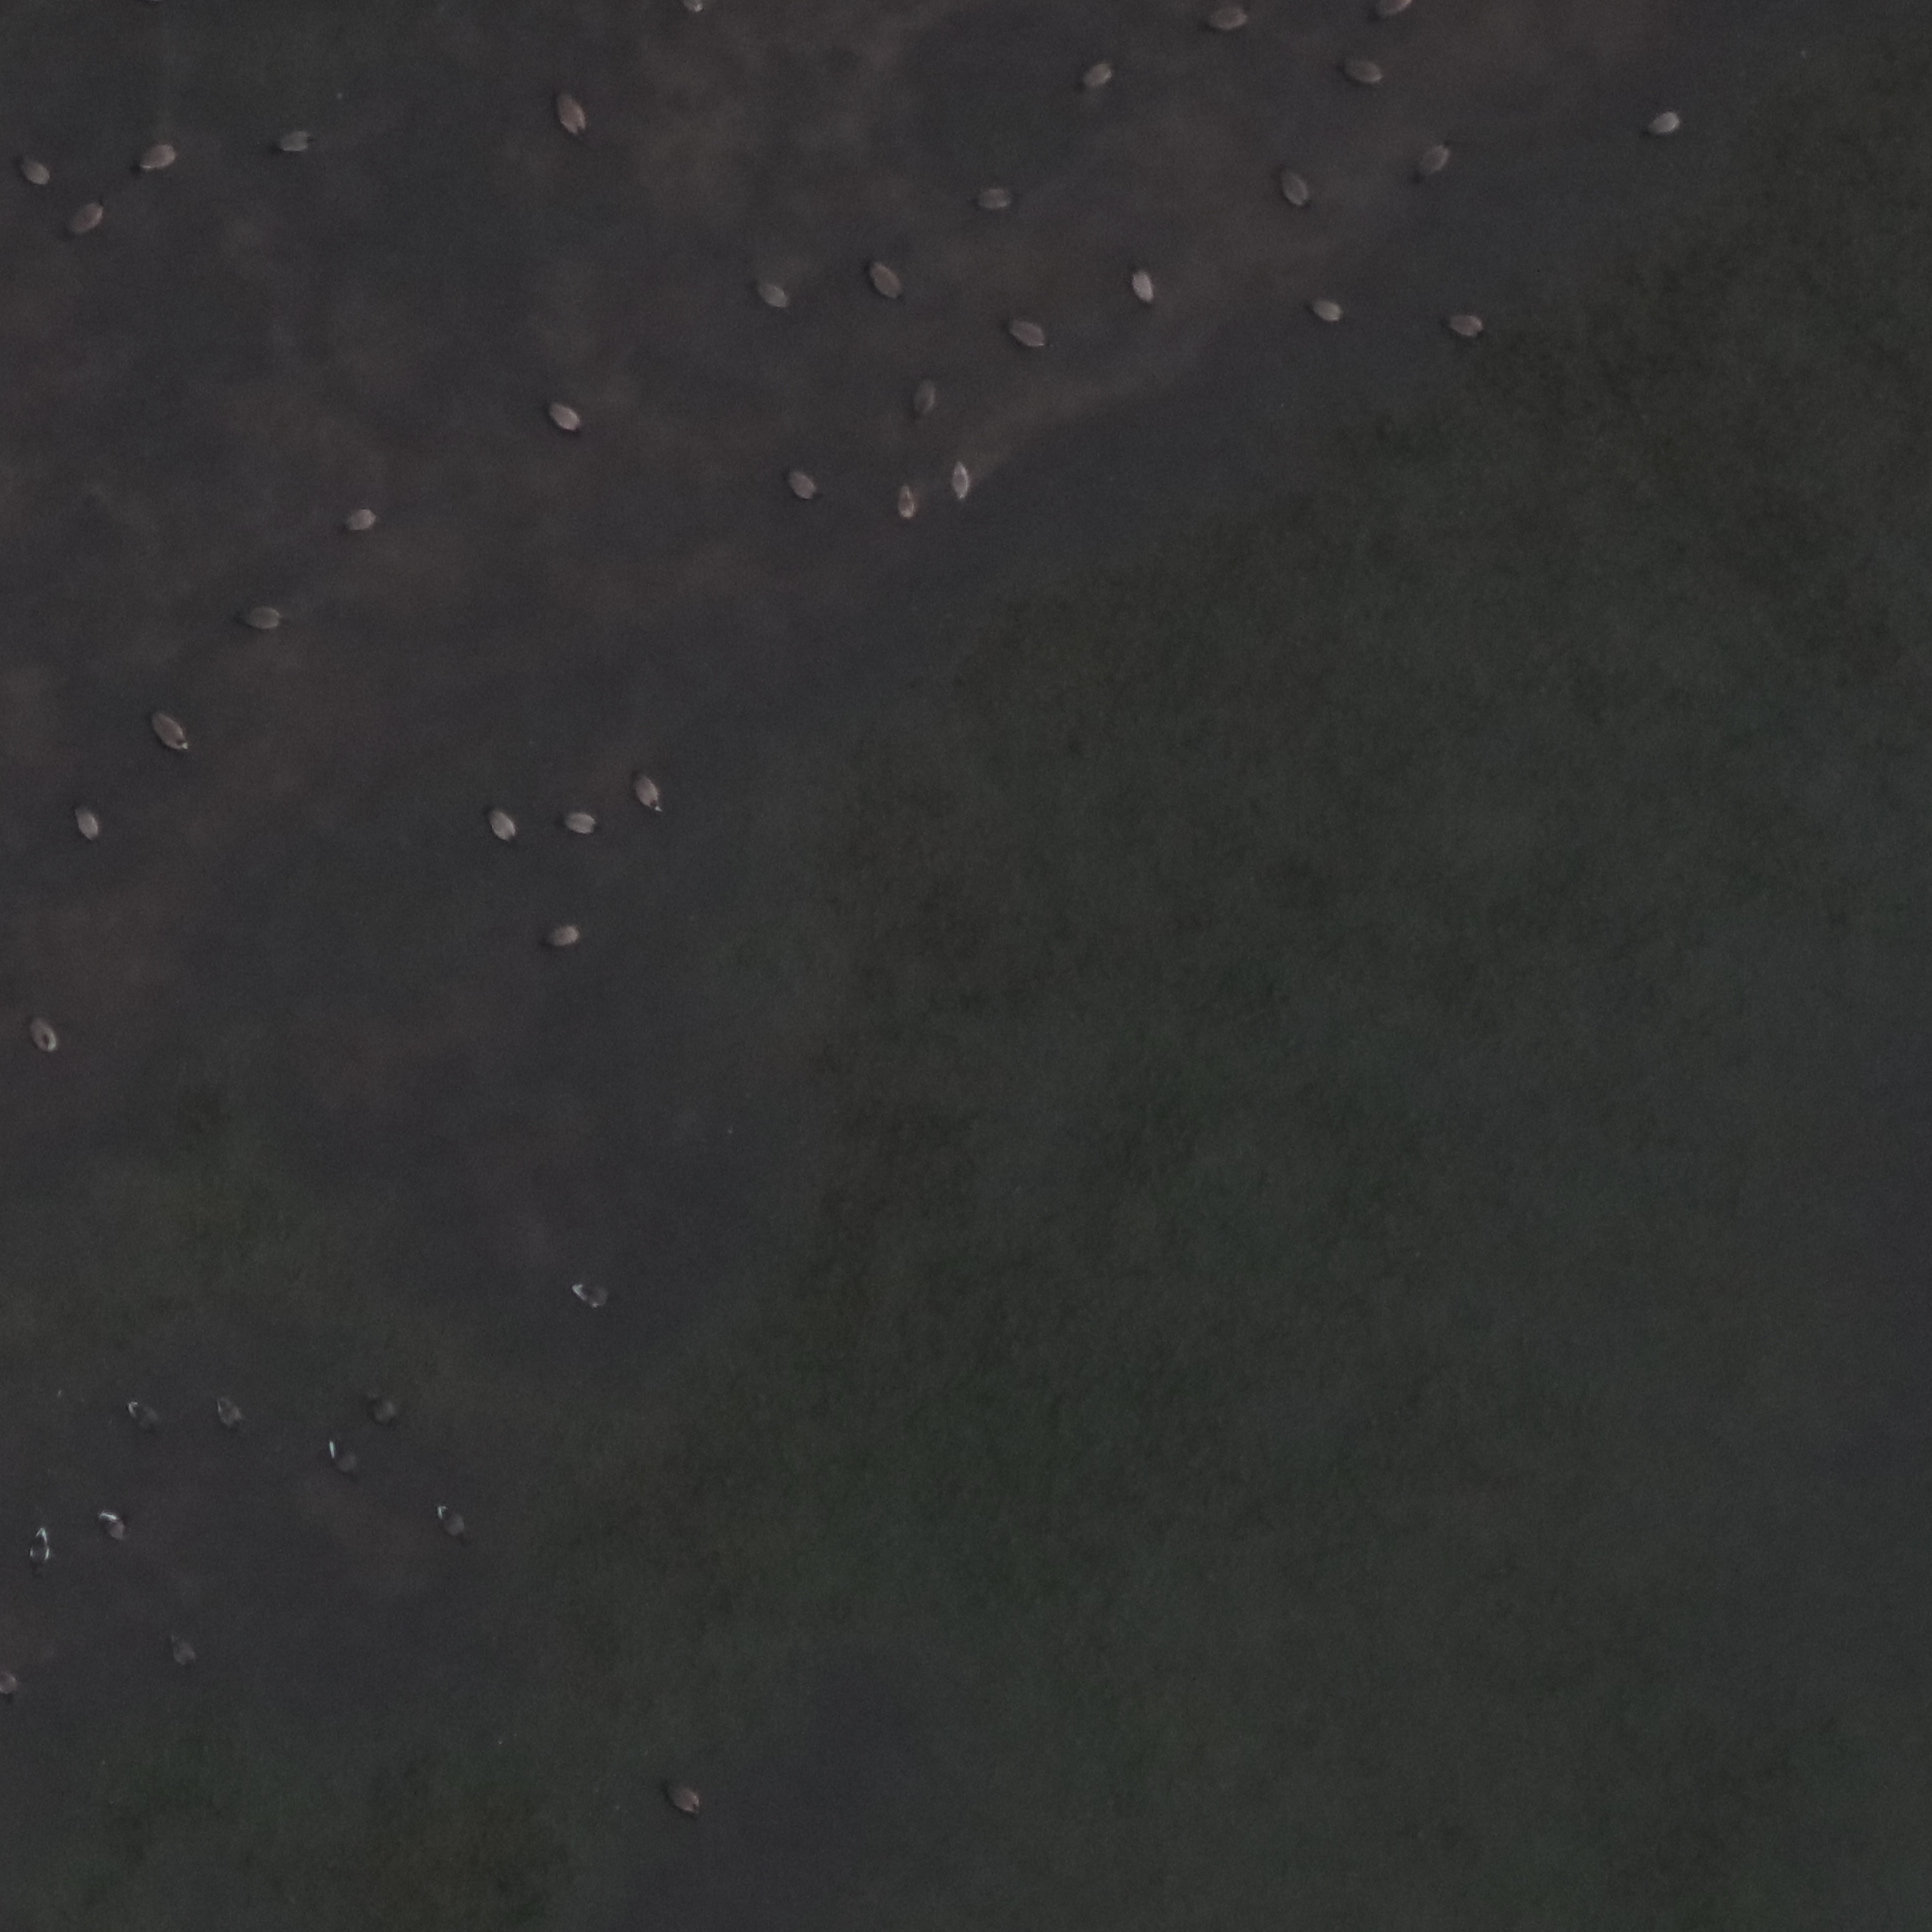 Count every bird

42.